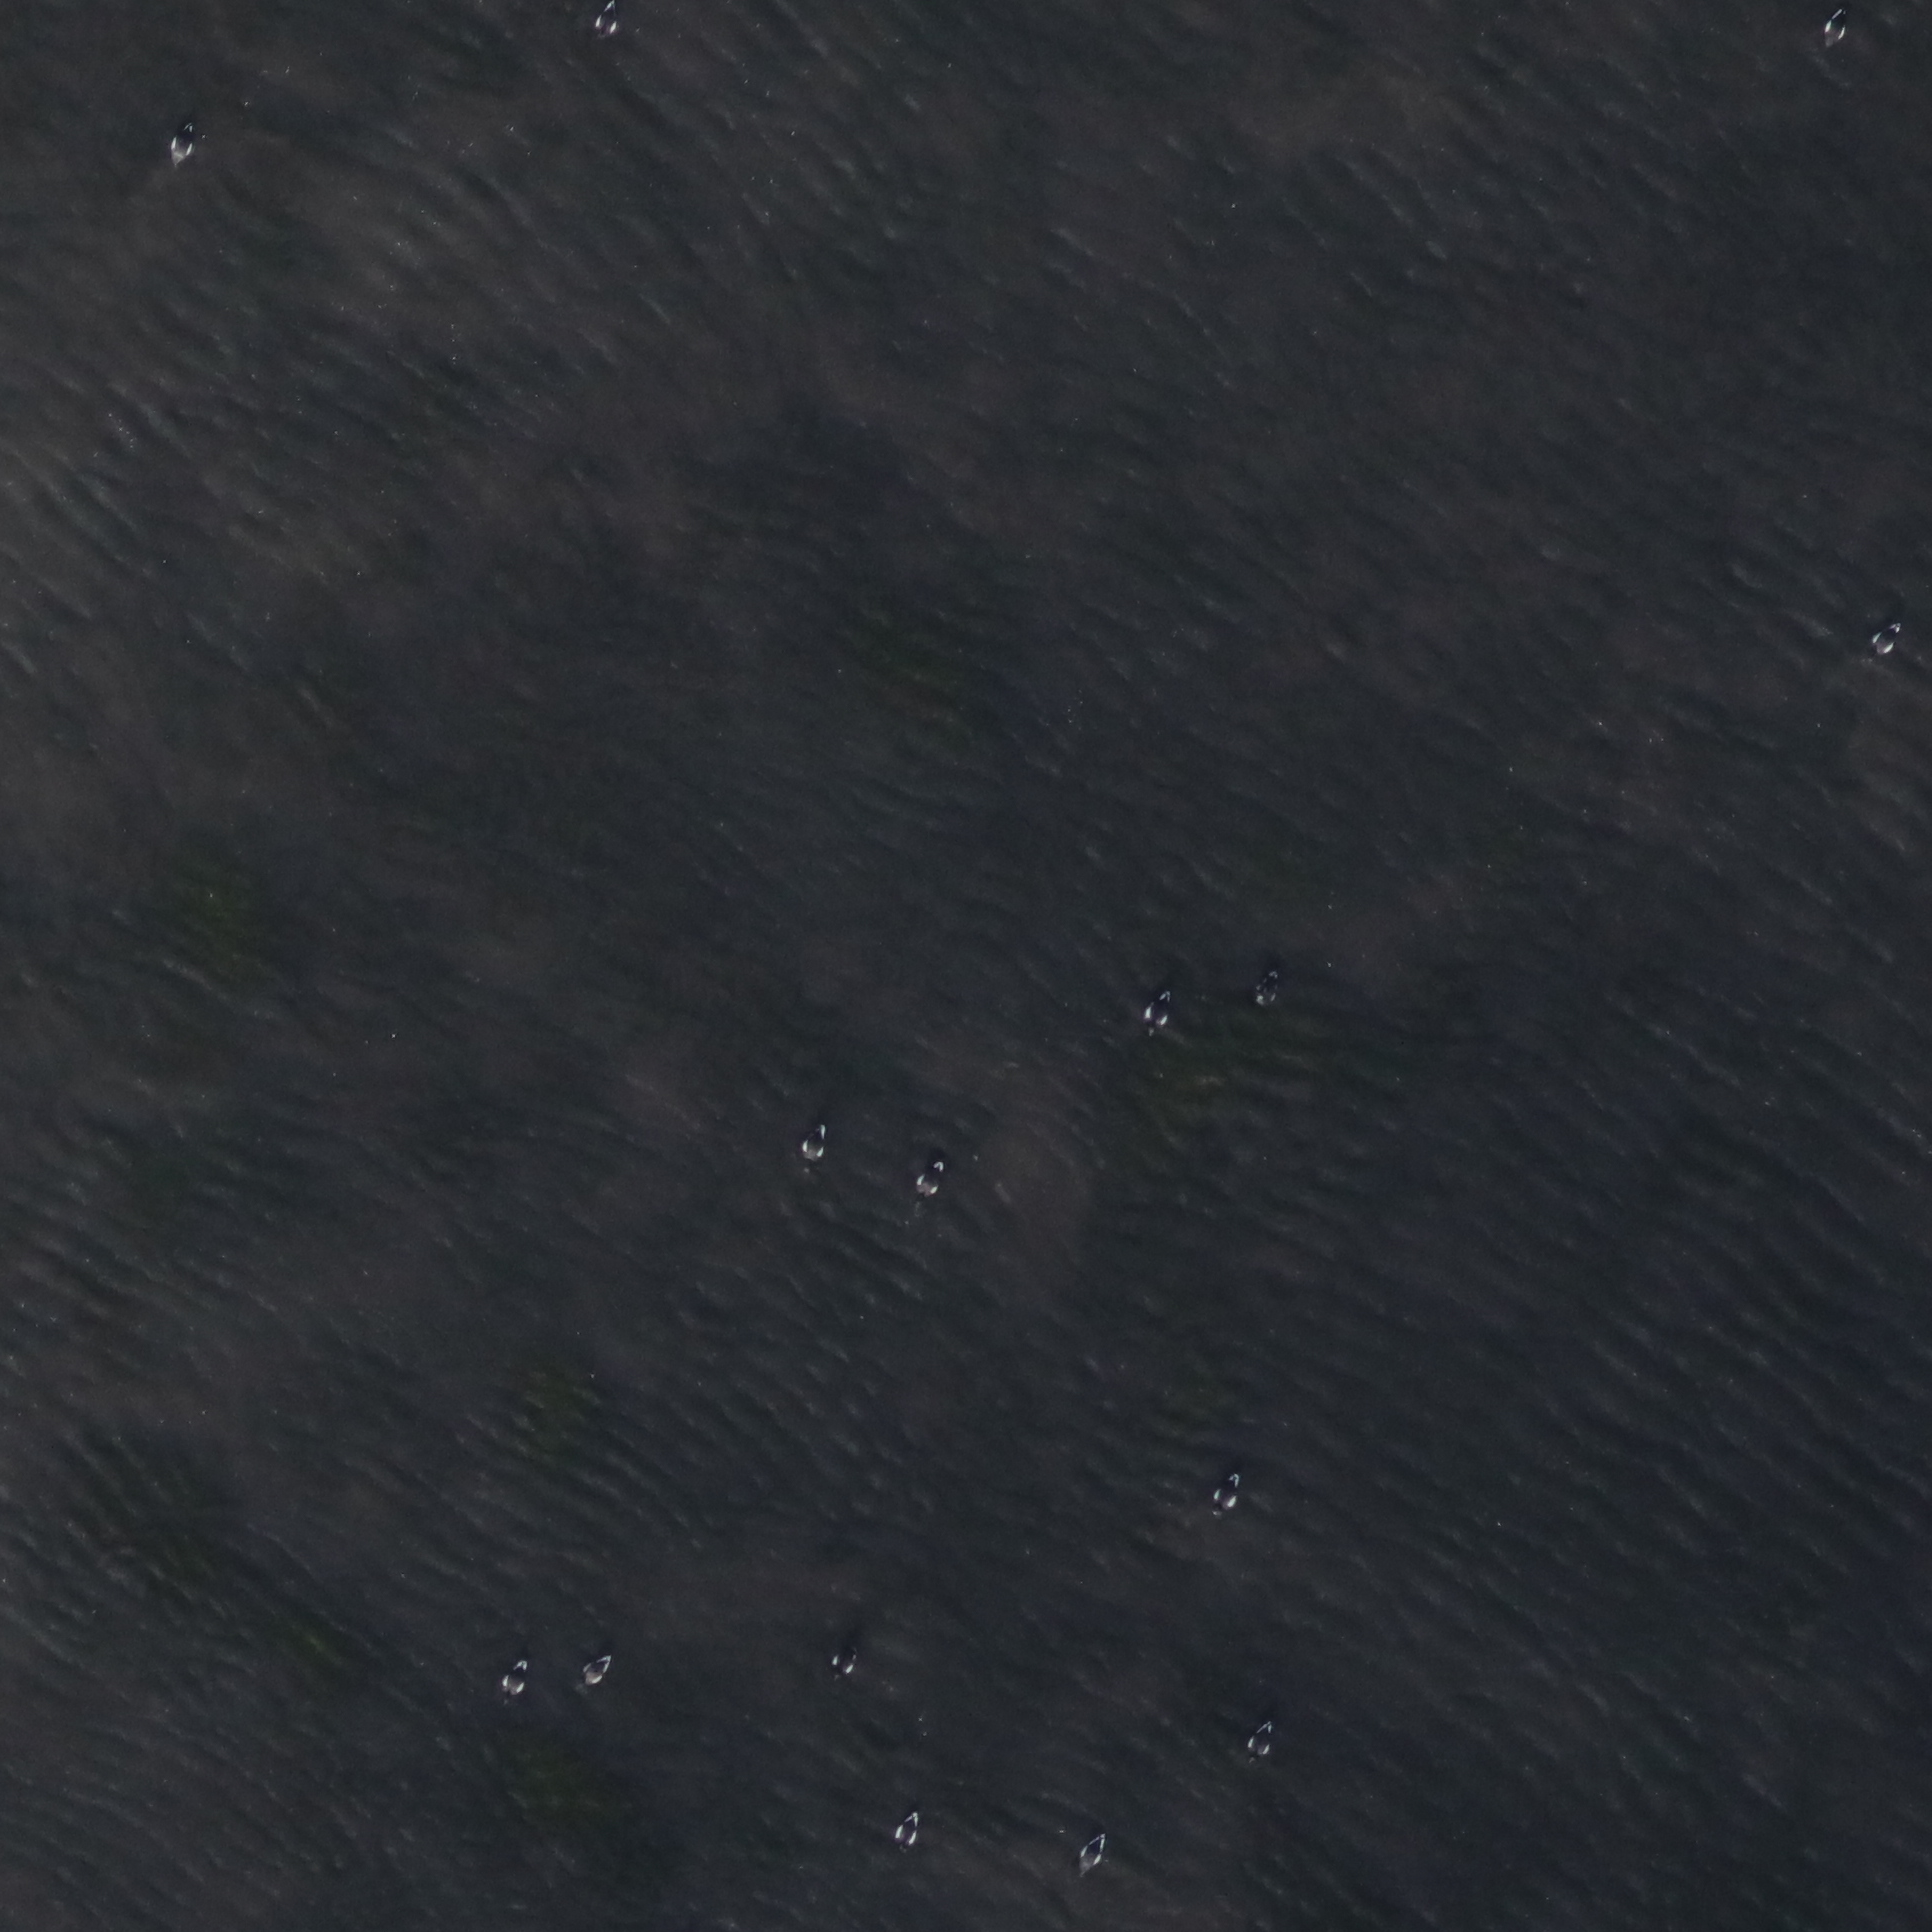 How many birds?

15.